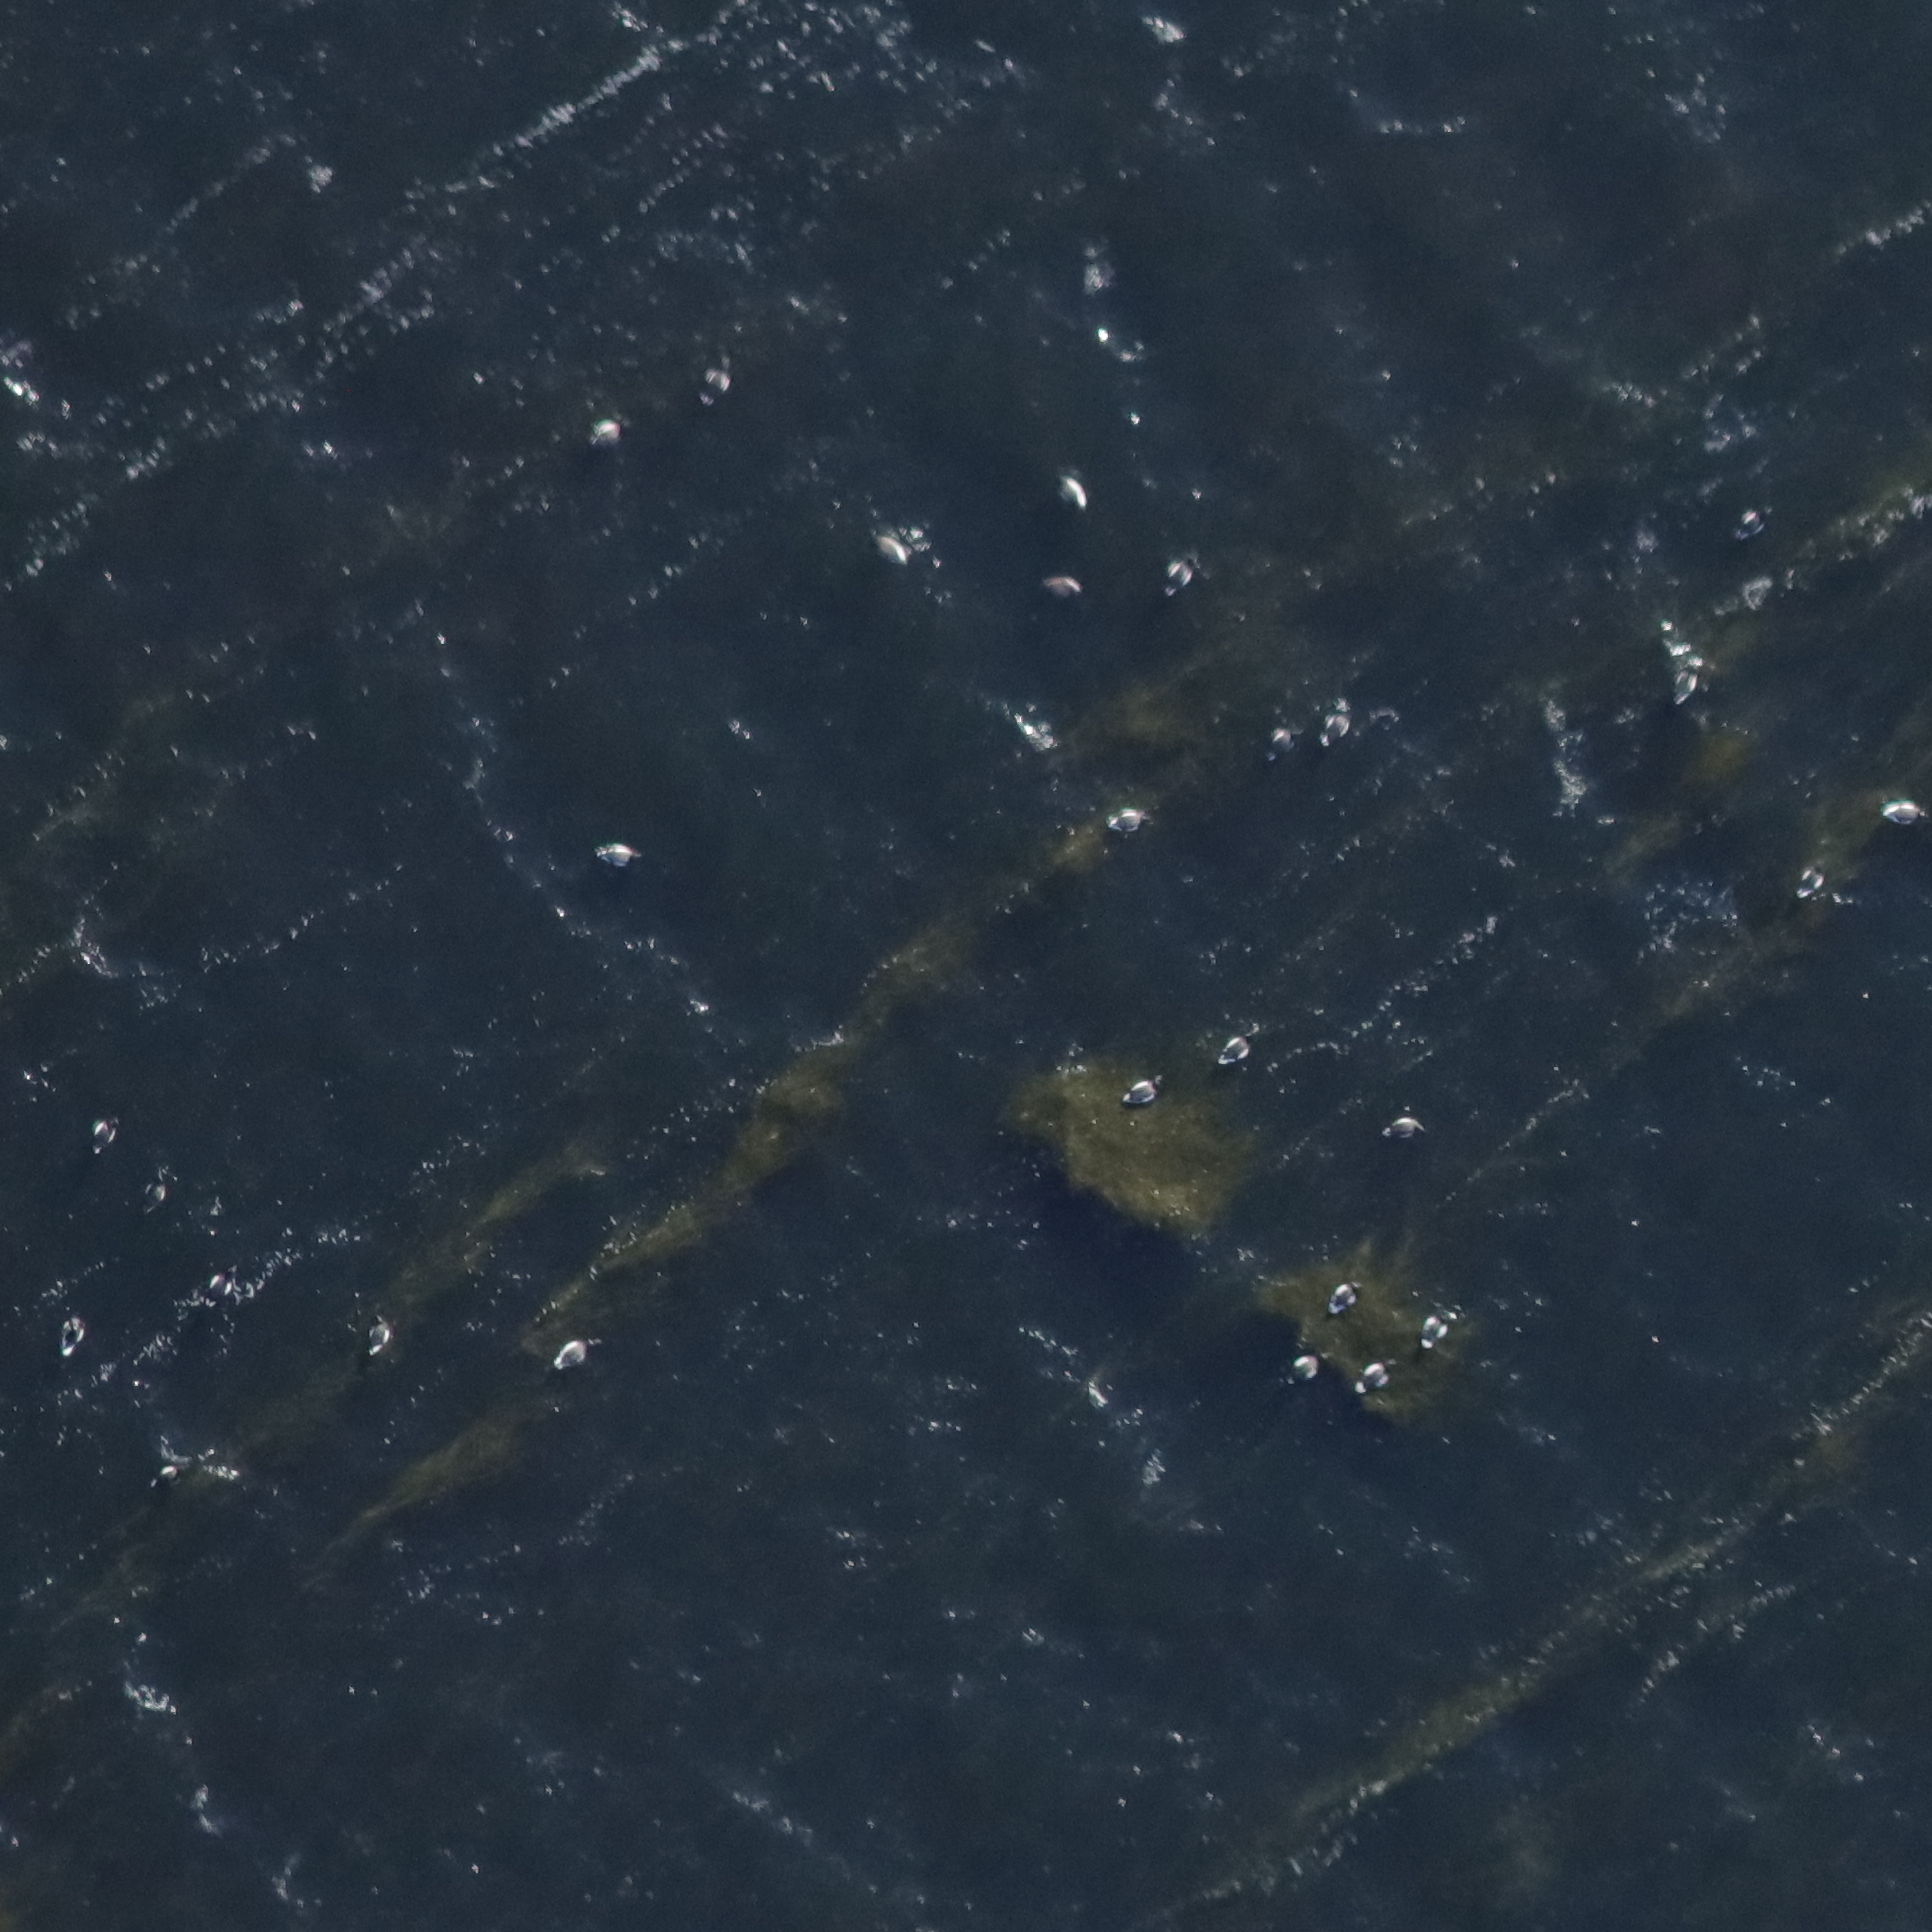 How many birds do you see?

28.